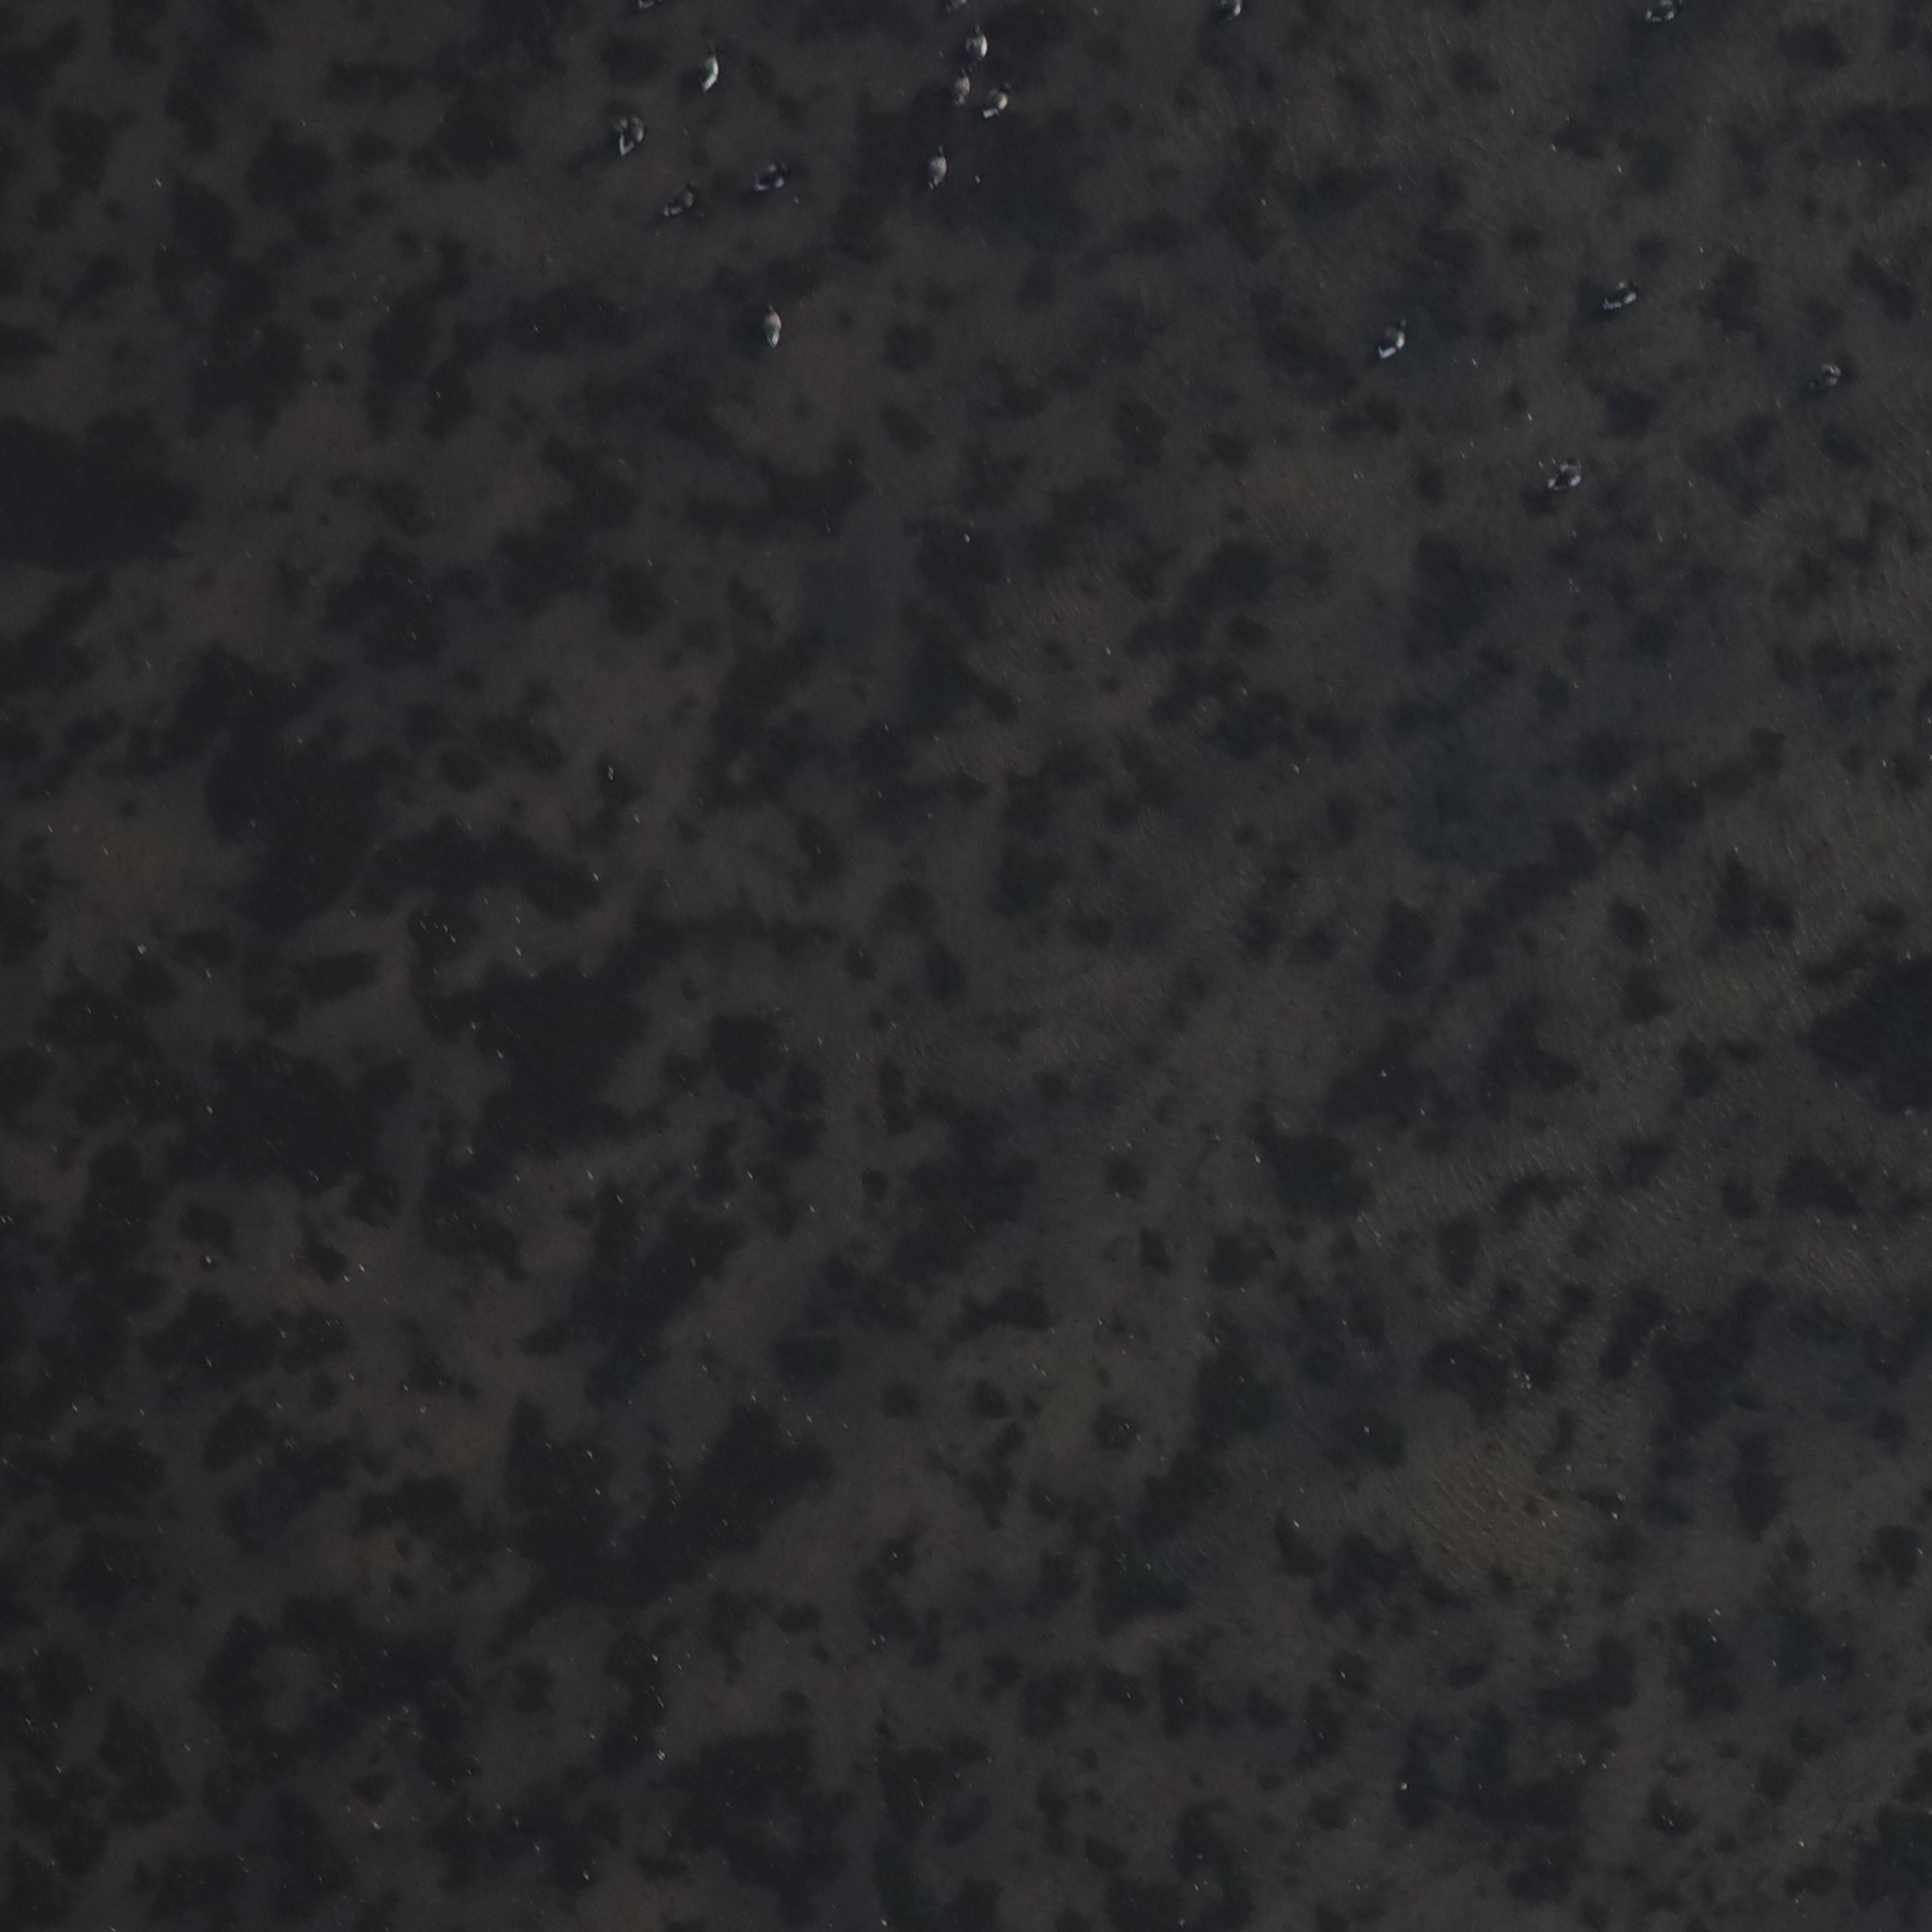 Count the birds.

15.